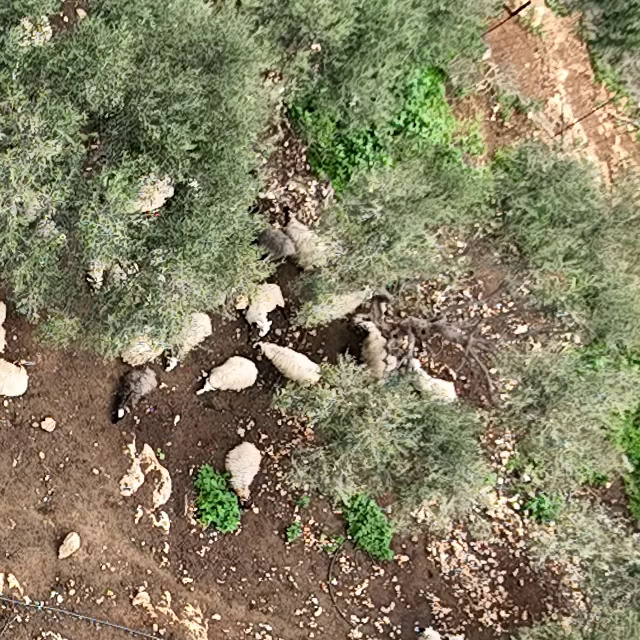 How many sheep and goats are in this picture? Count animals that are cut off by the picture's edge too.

19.